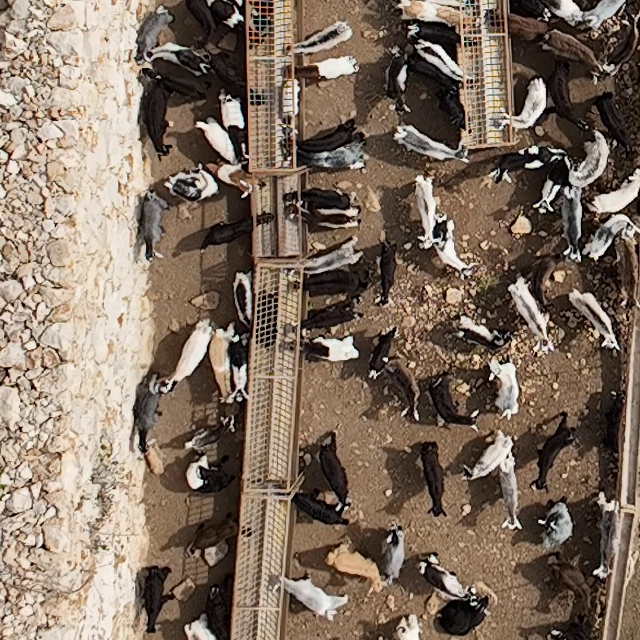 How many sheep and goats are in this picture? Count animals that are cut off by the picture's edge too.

88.